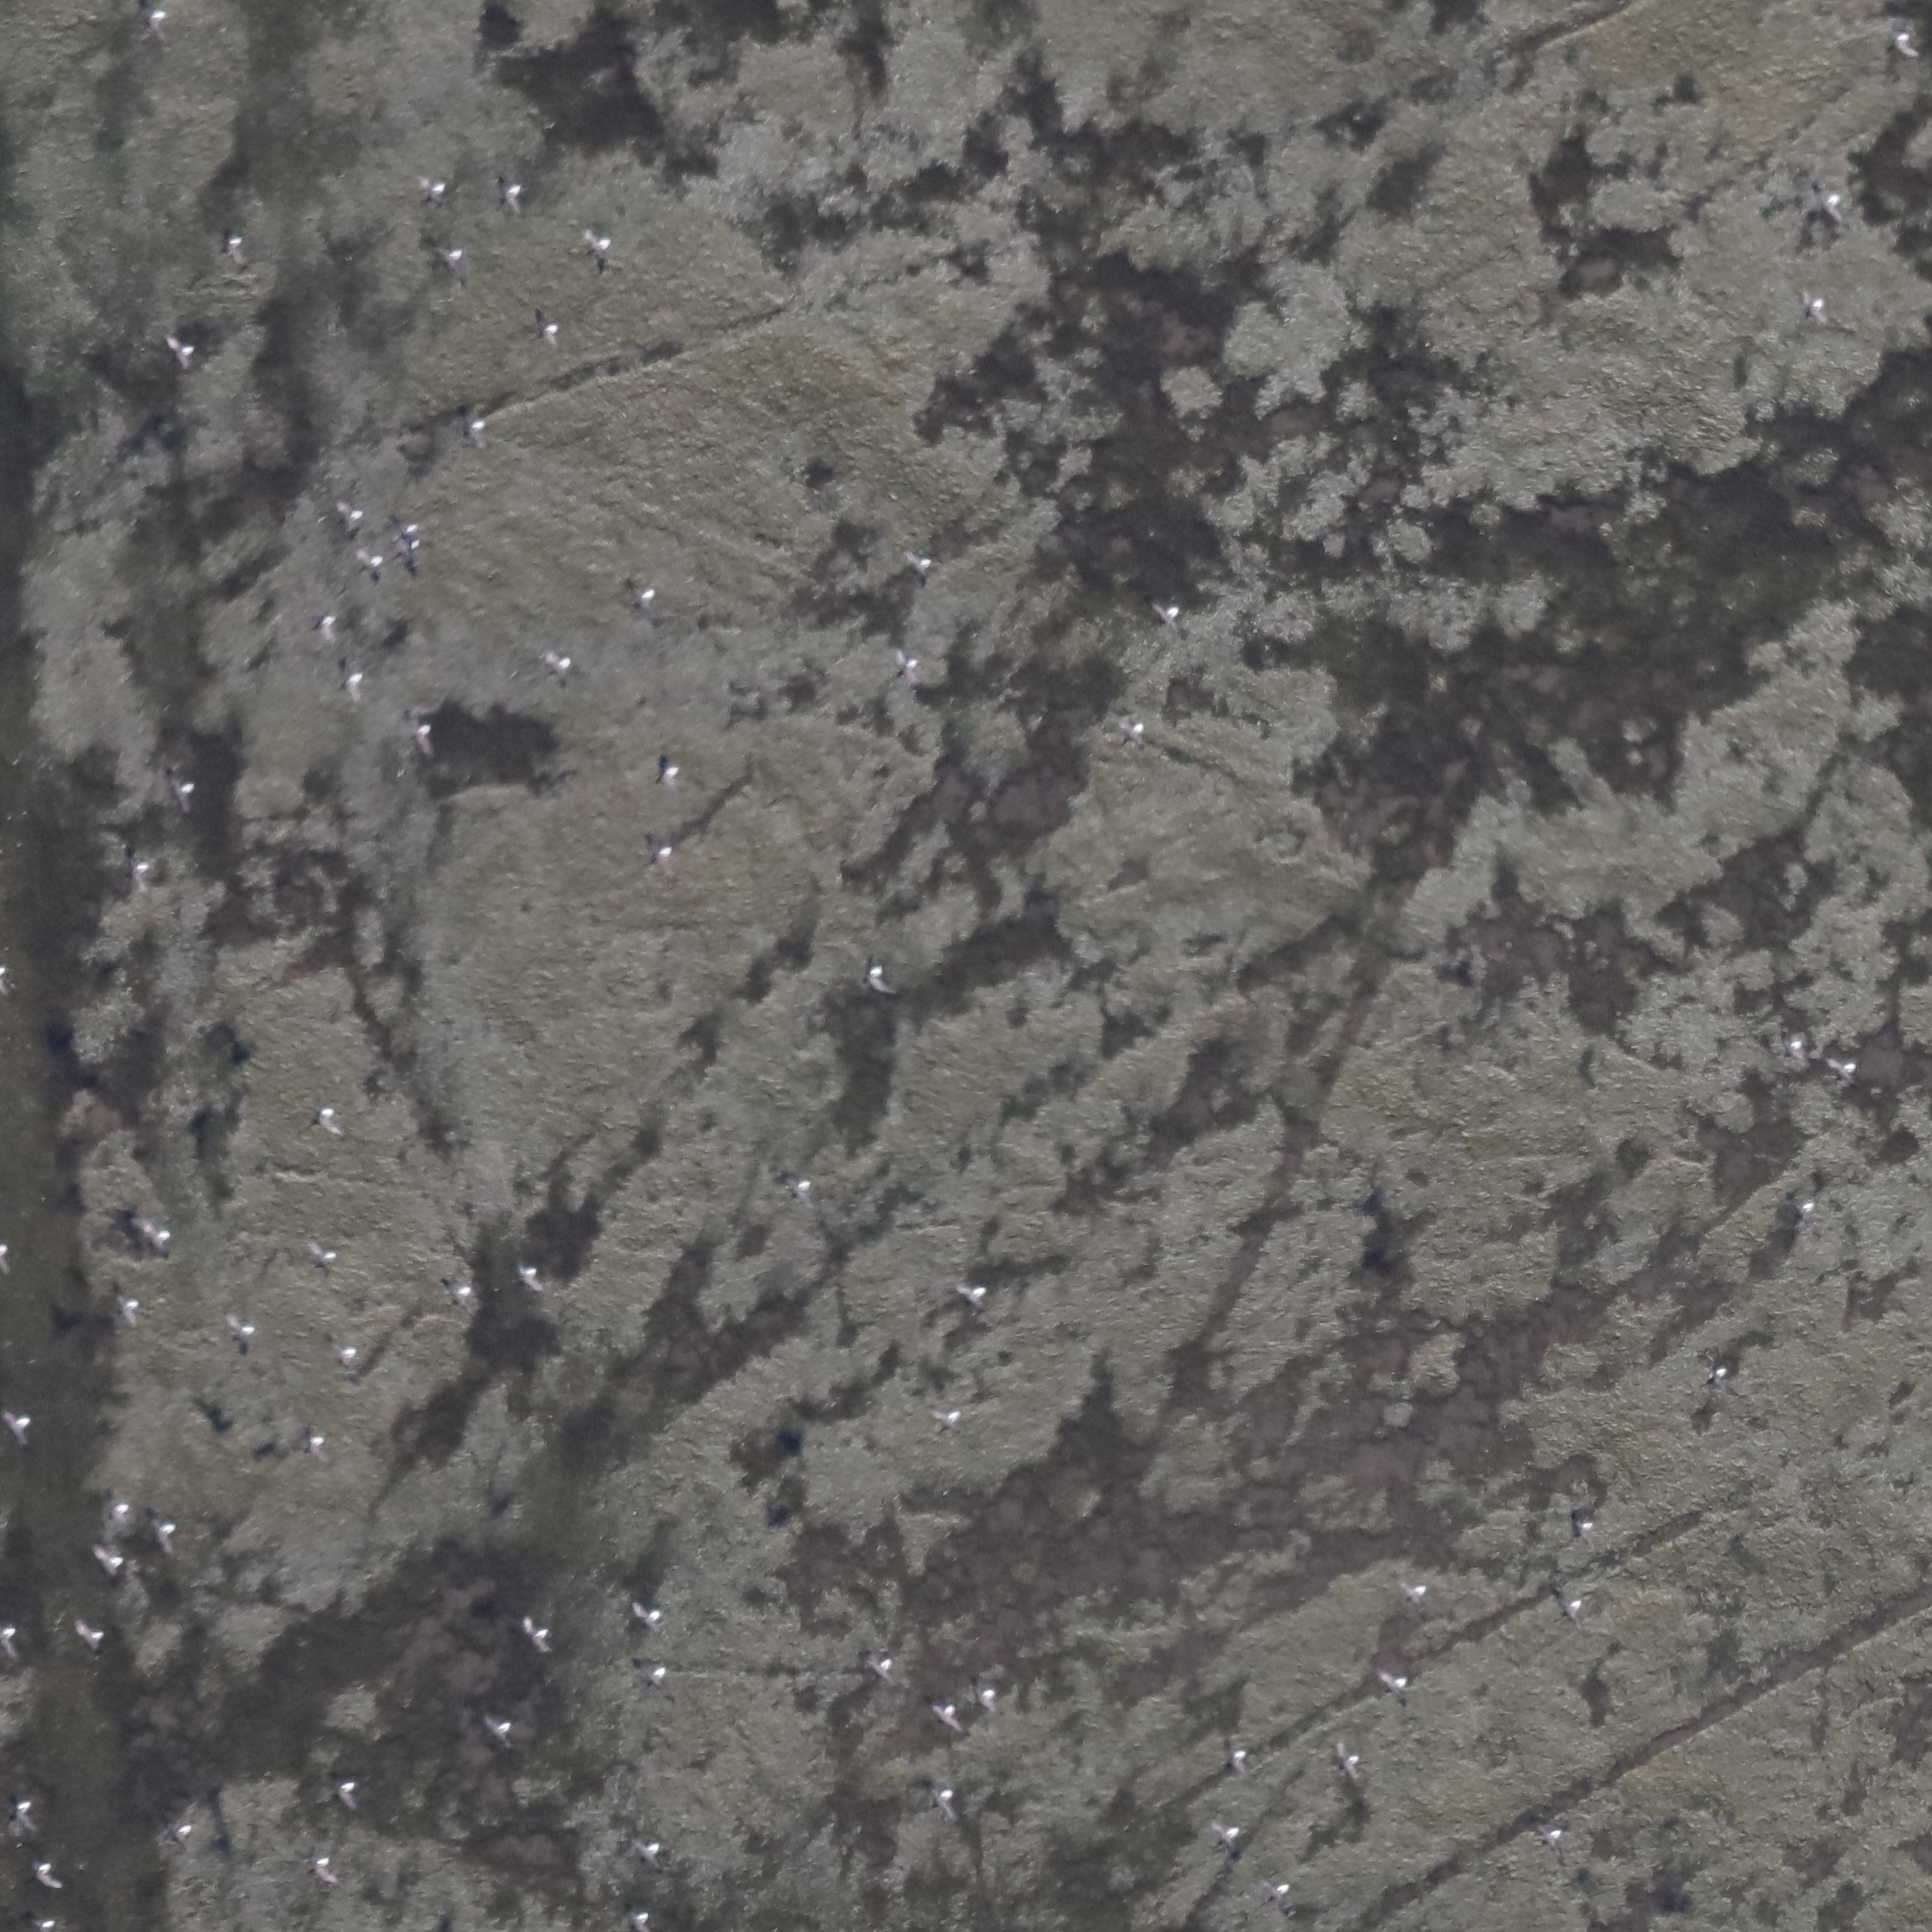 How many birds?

77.